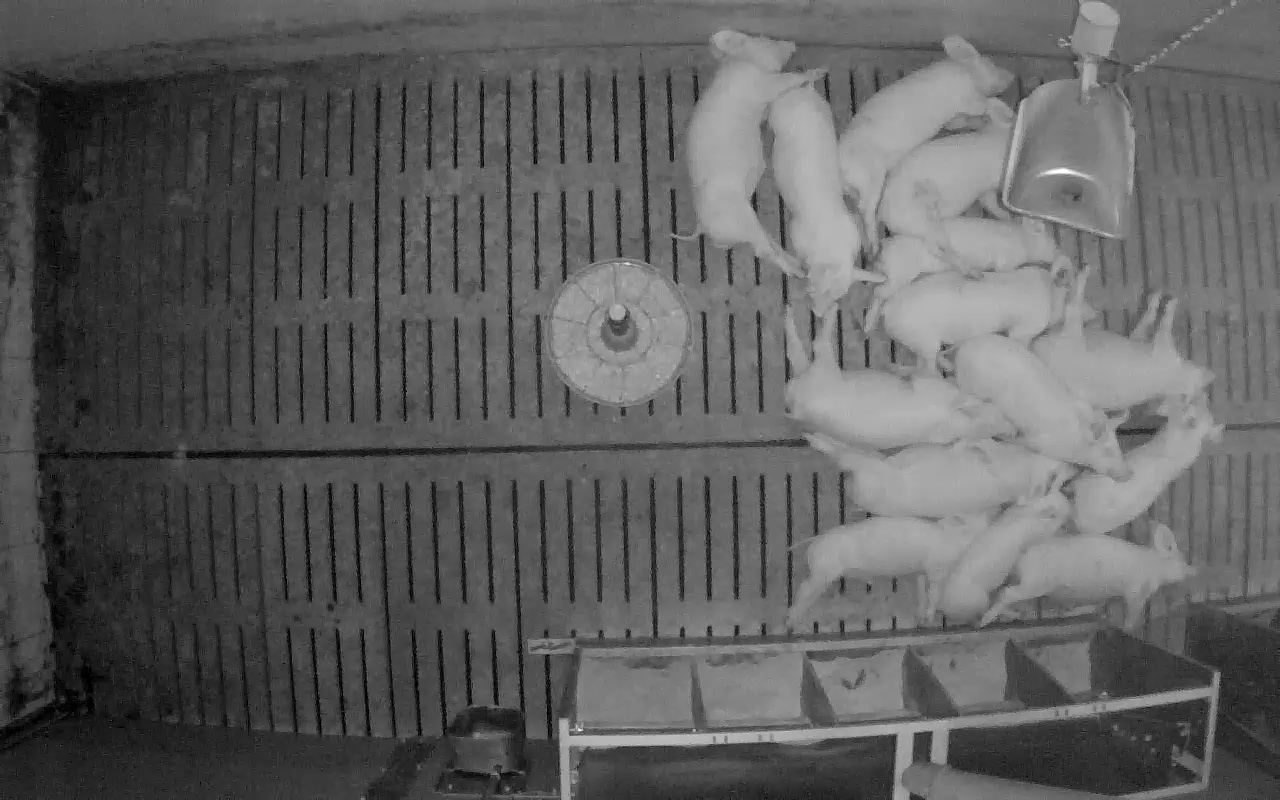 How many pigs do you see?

14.